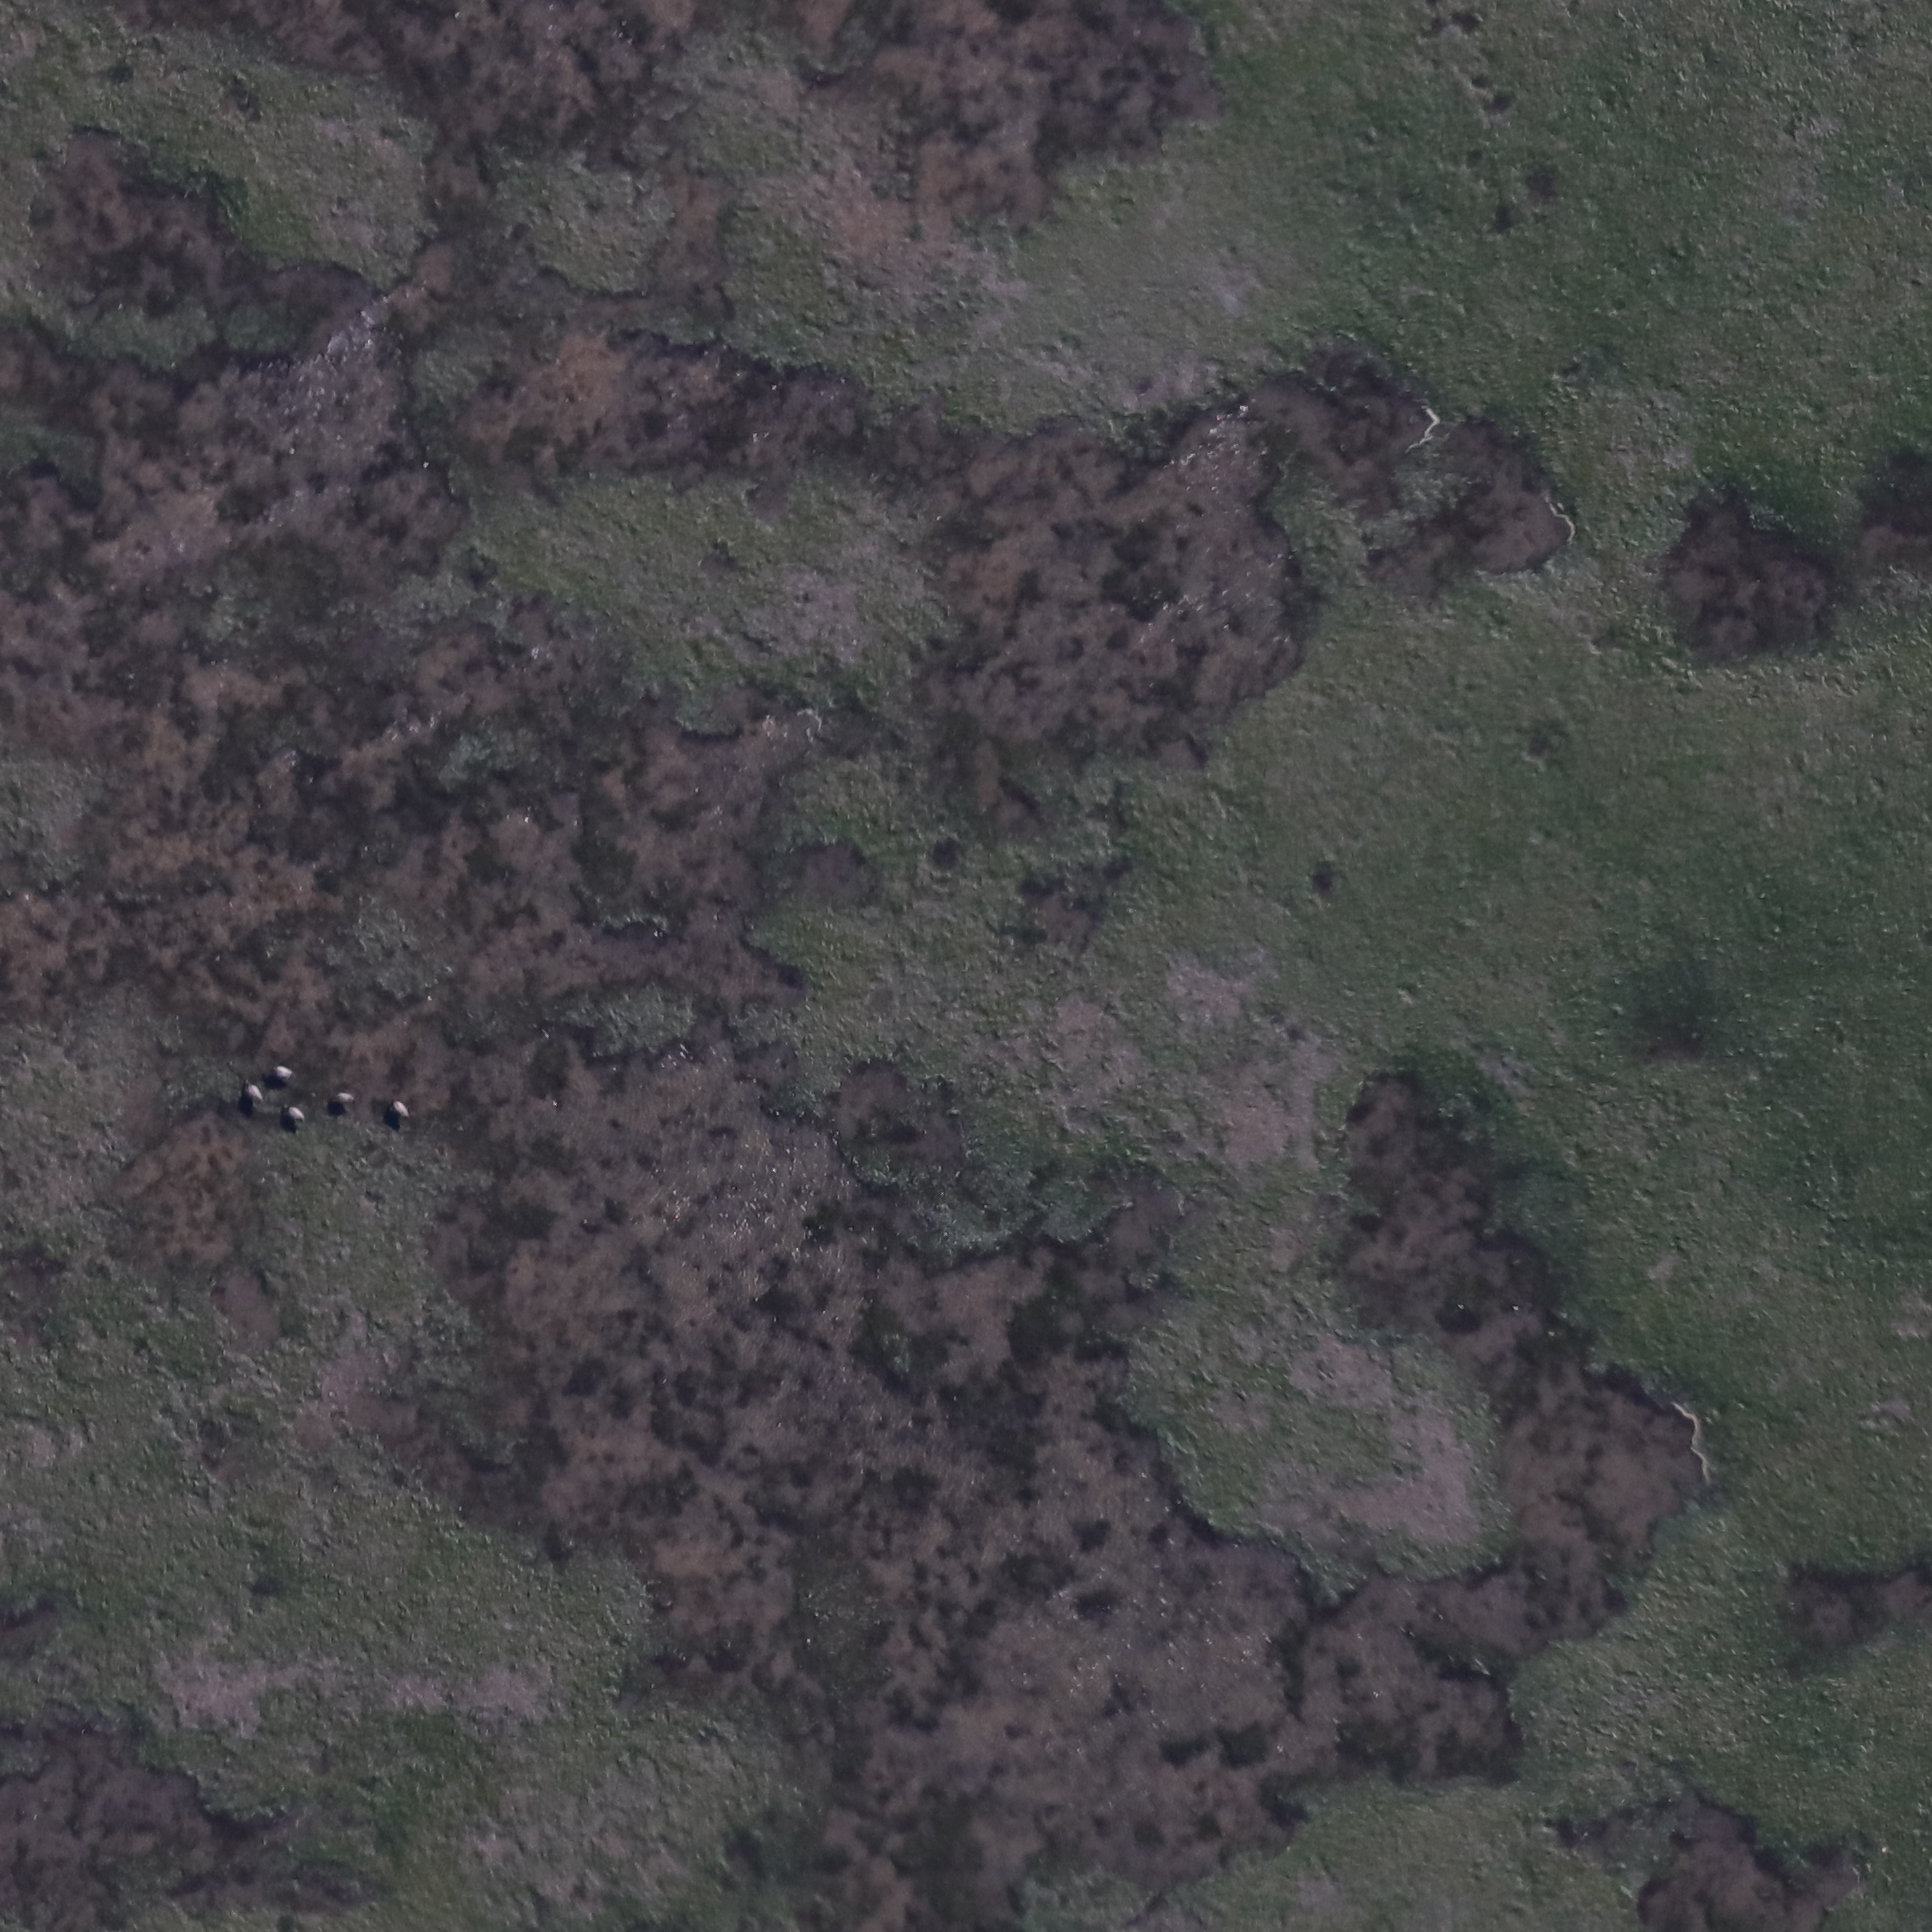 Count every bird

5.